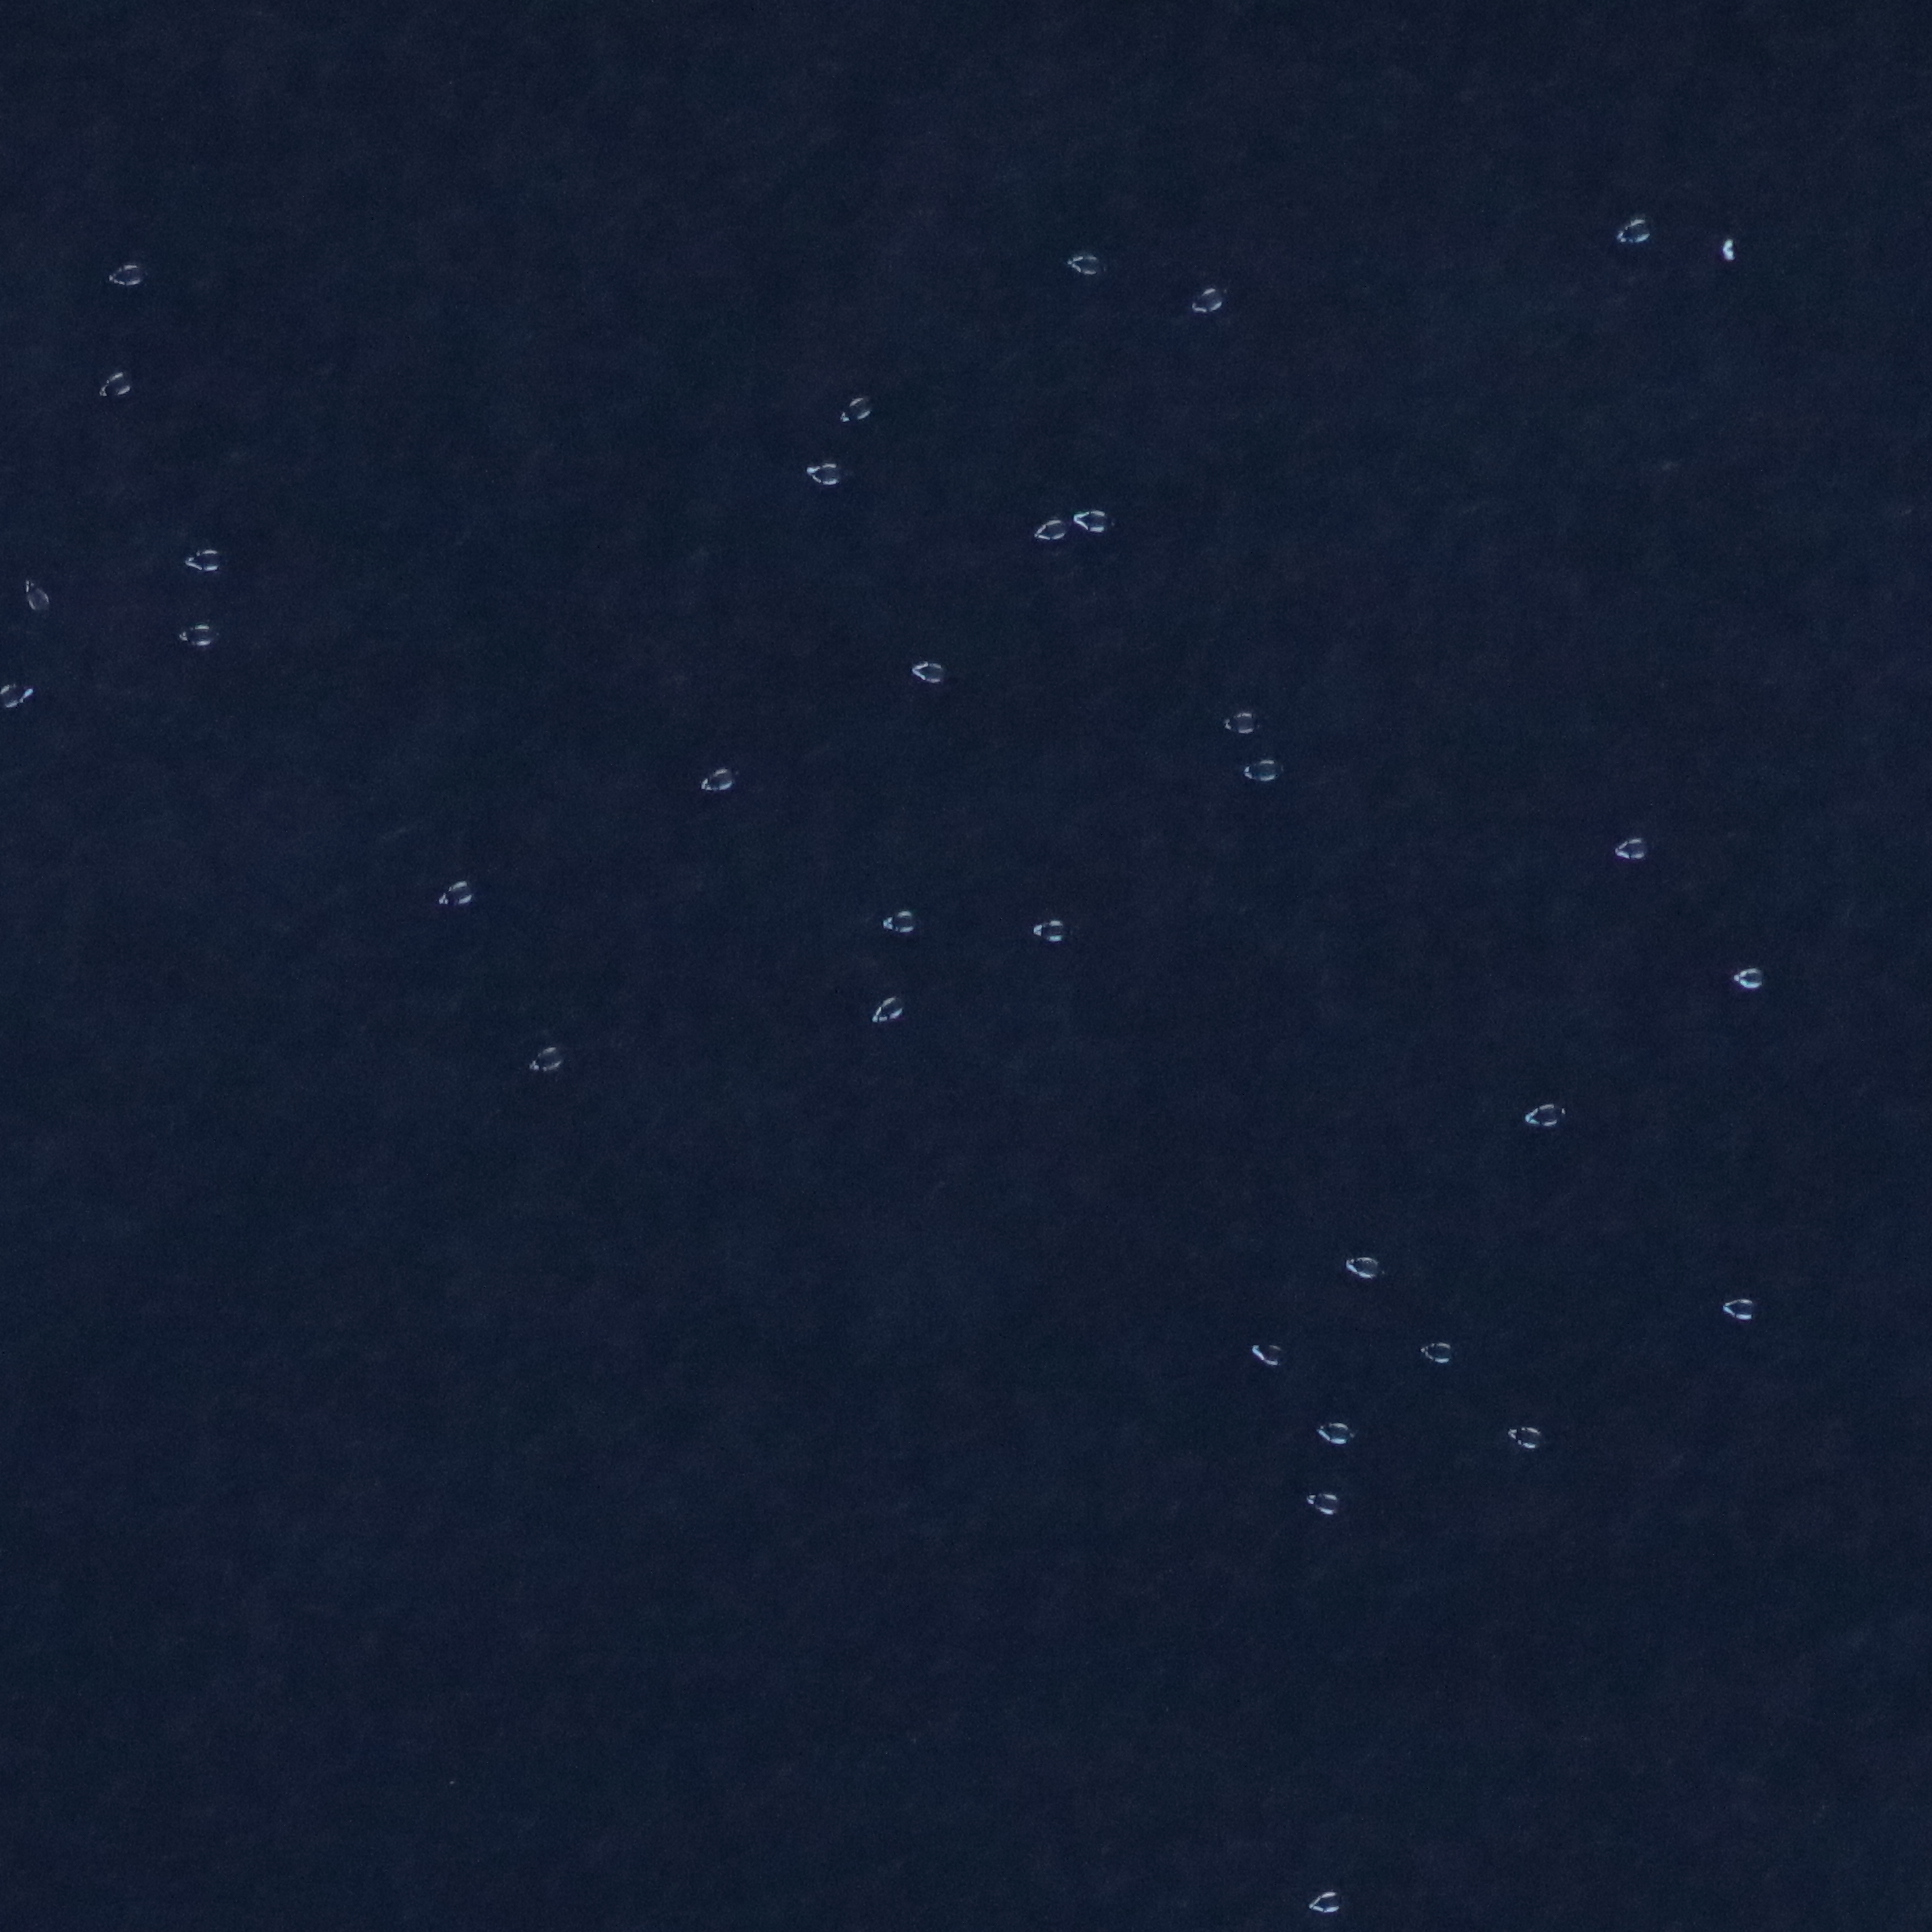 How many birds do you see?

34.